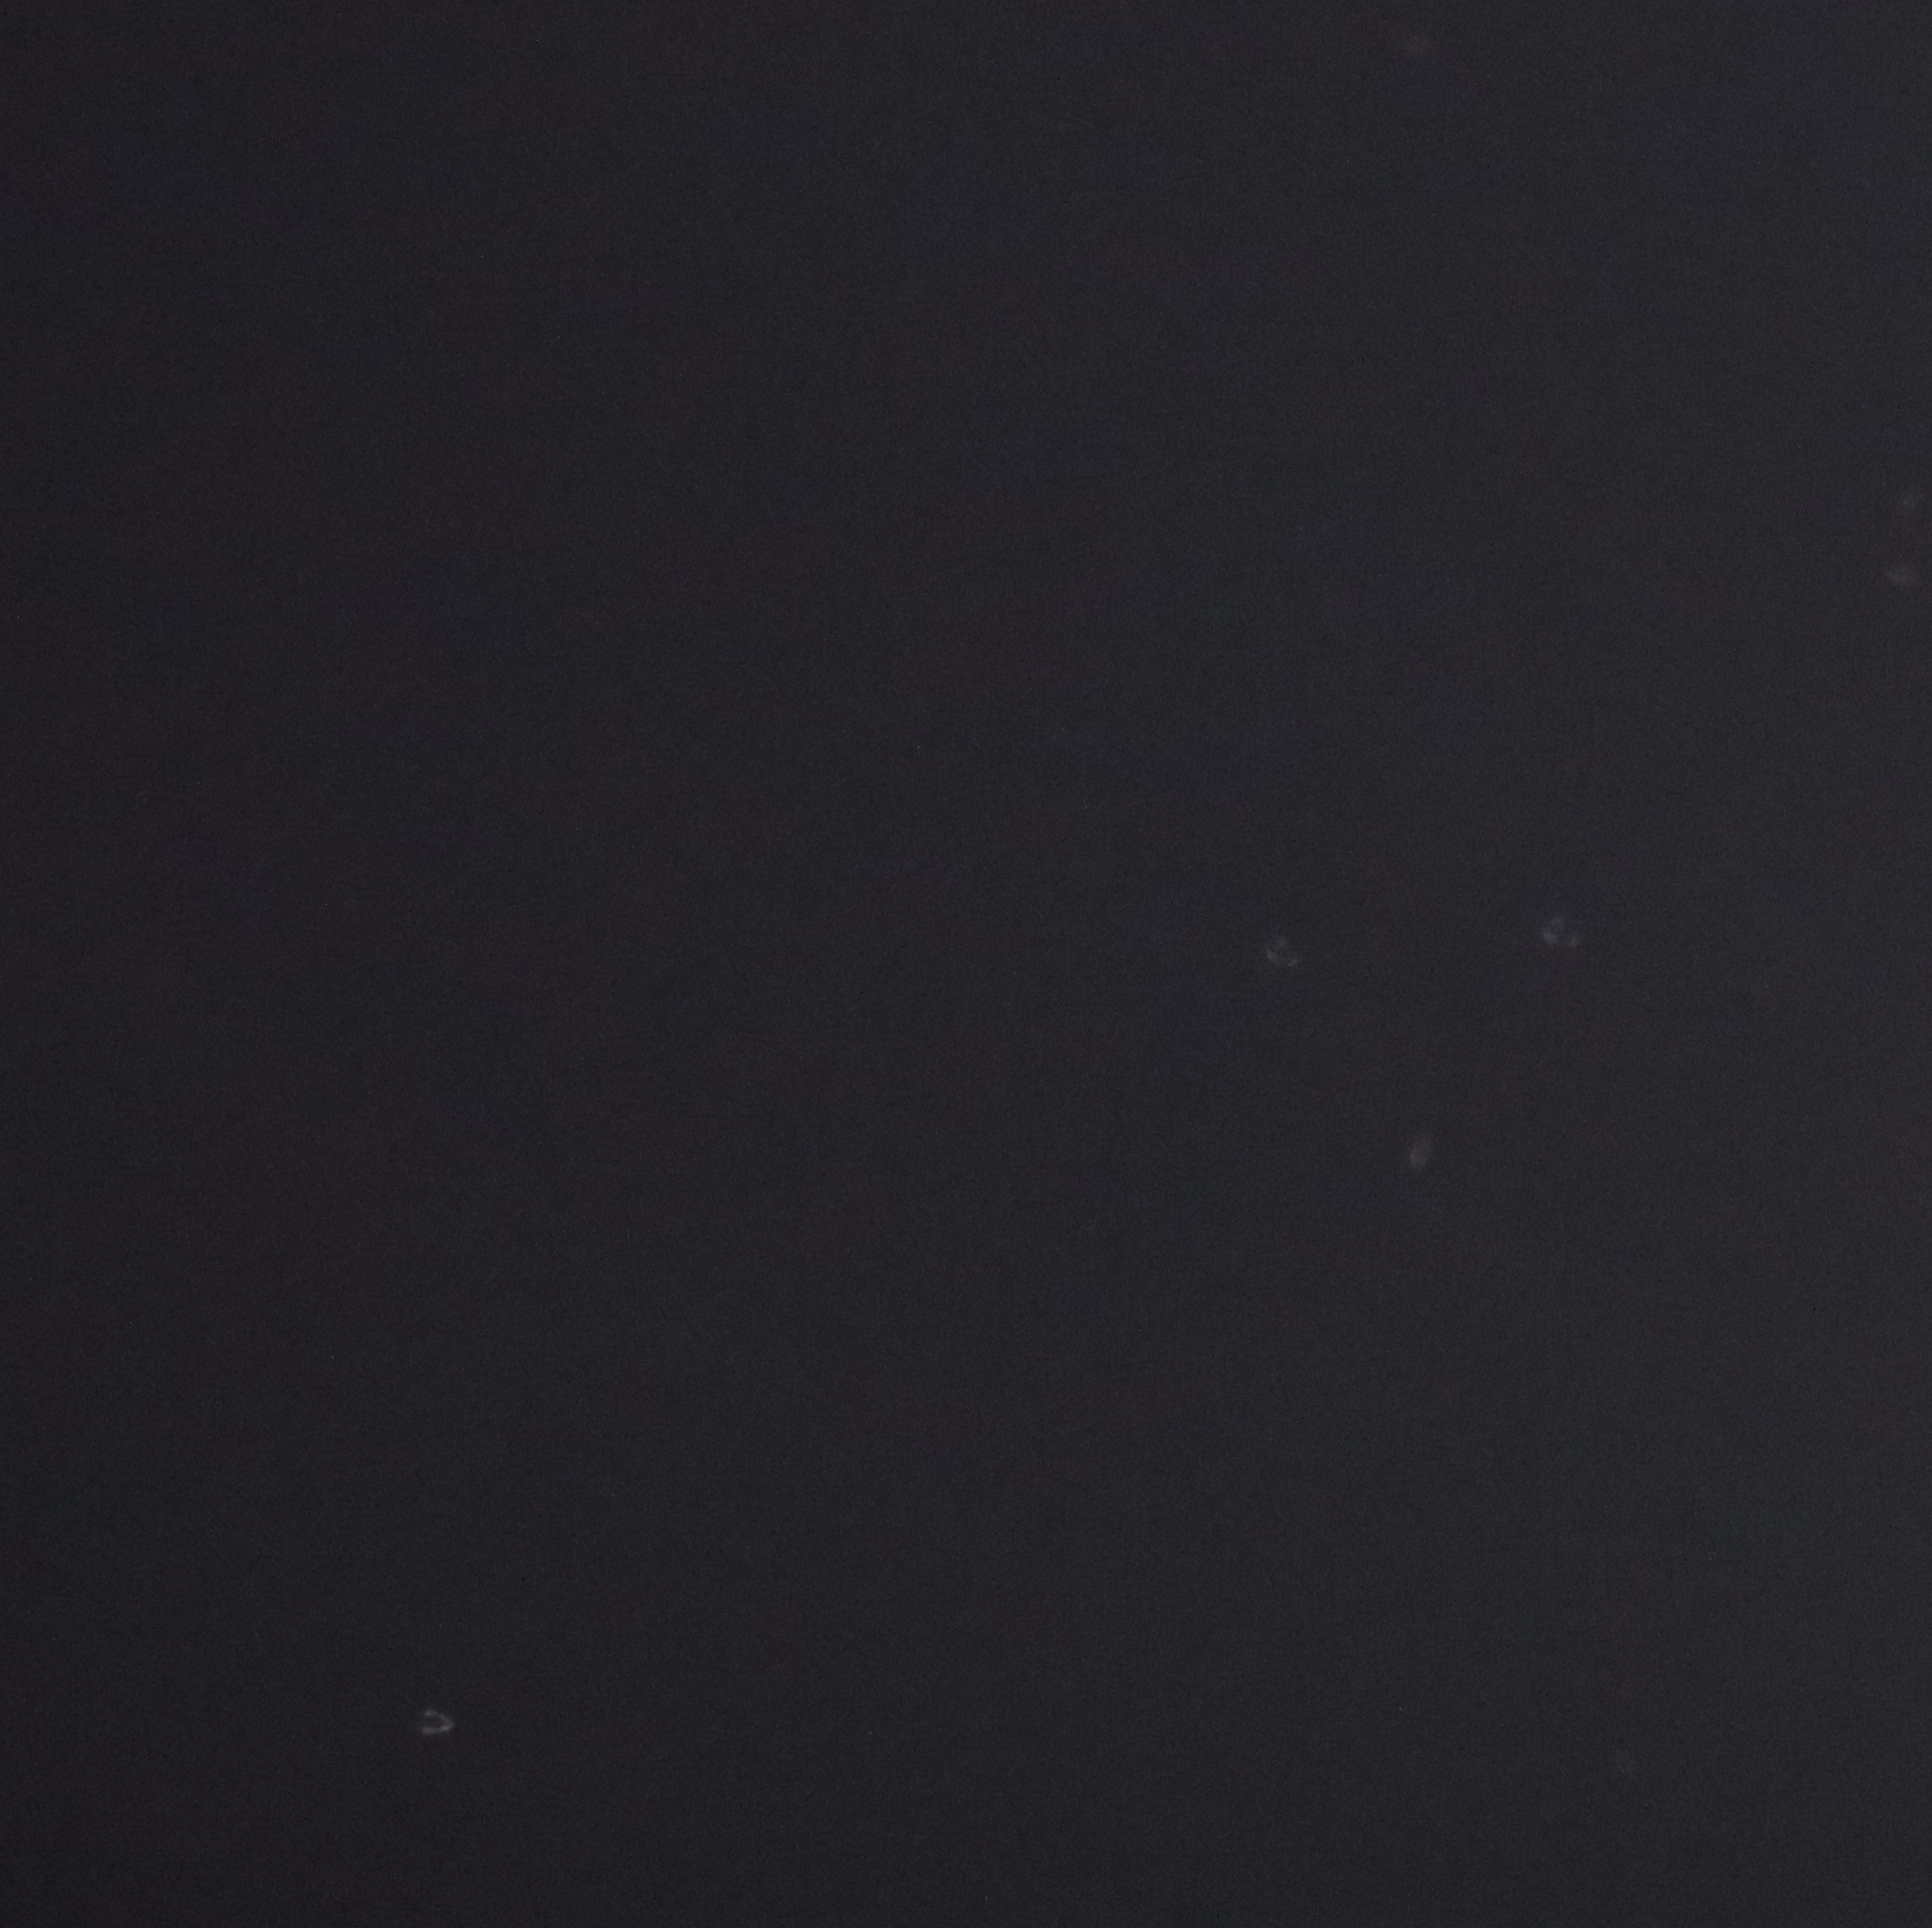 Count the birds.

6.